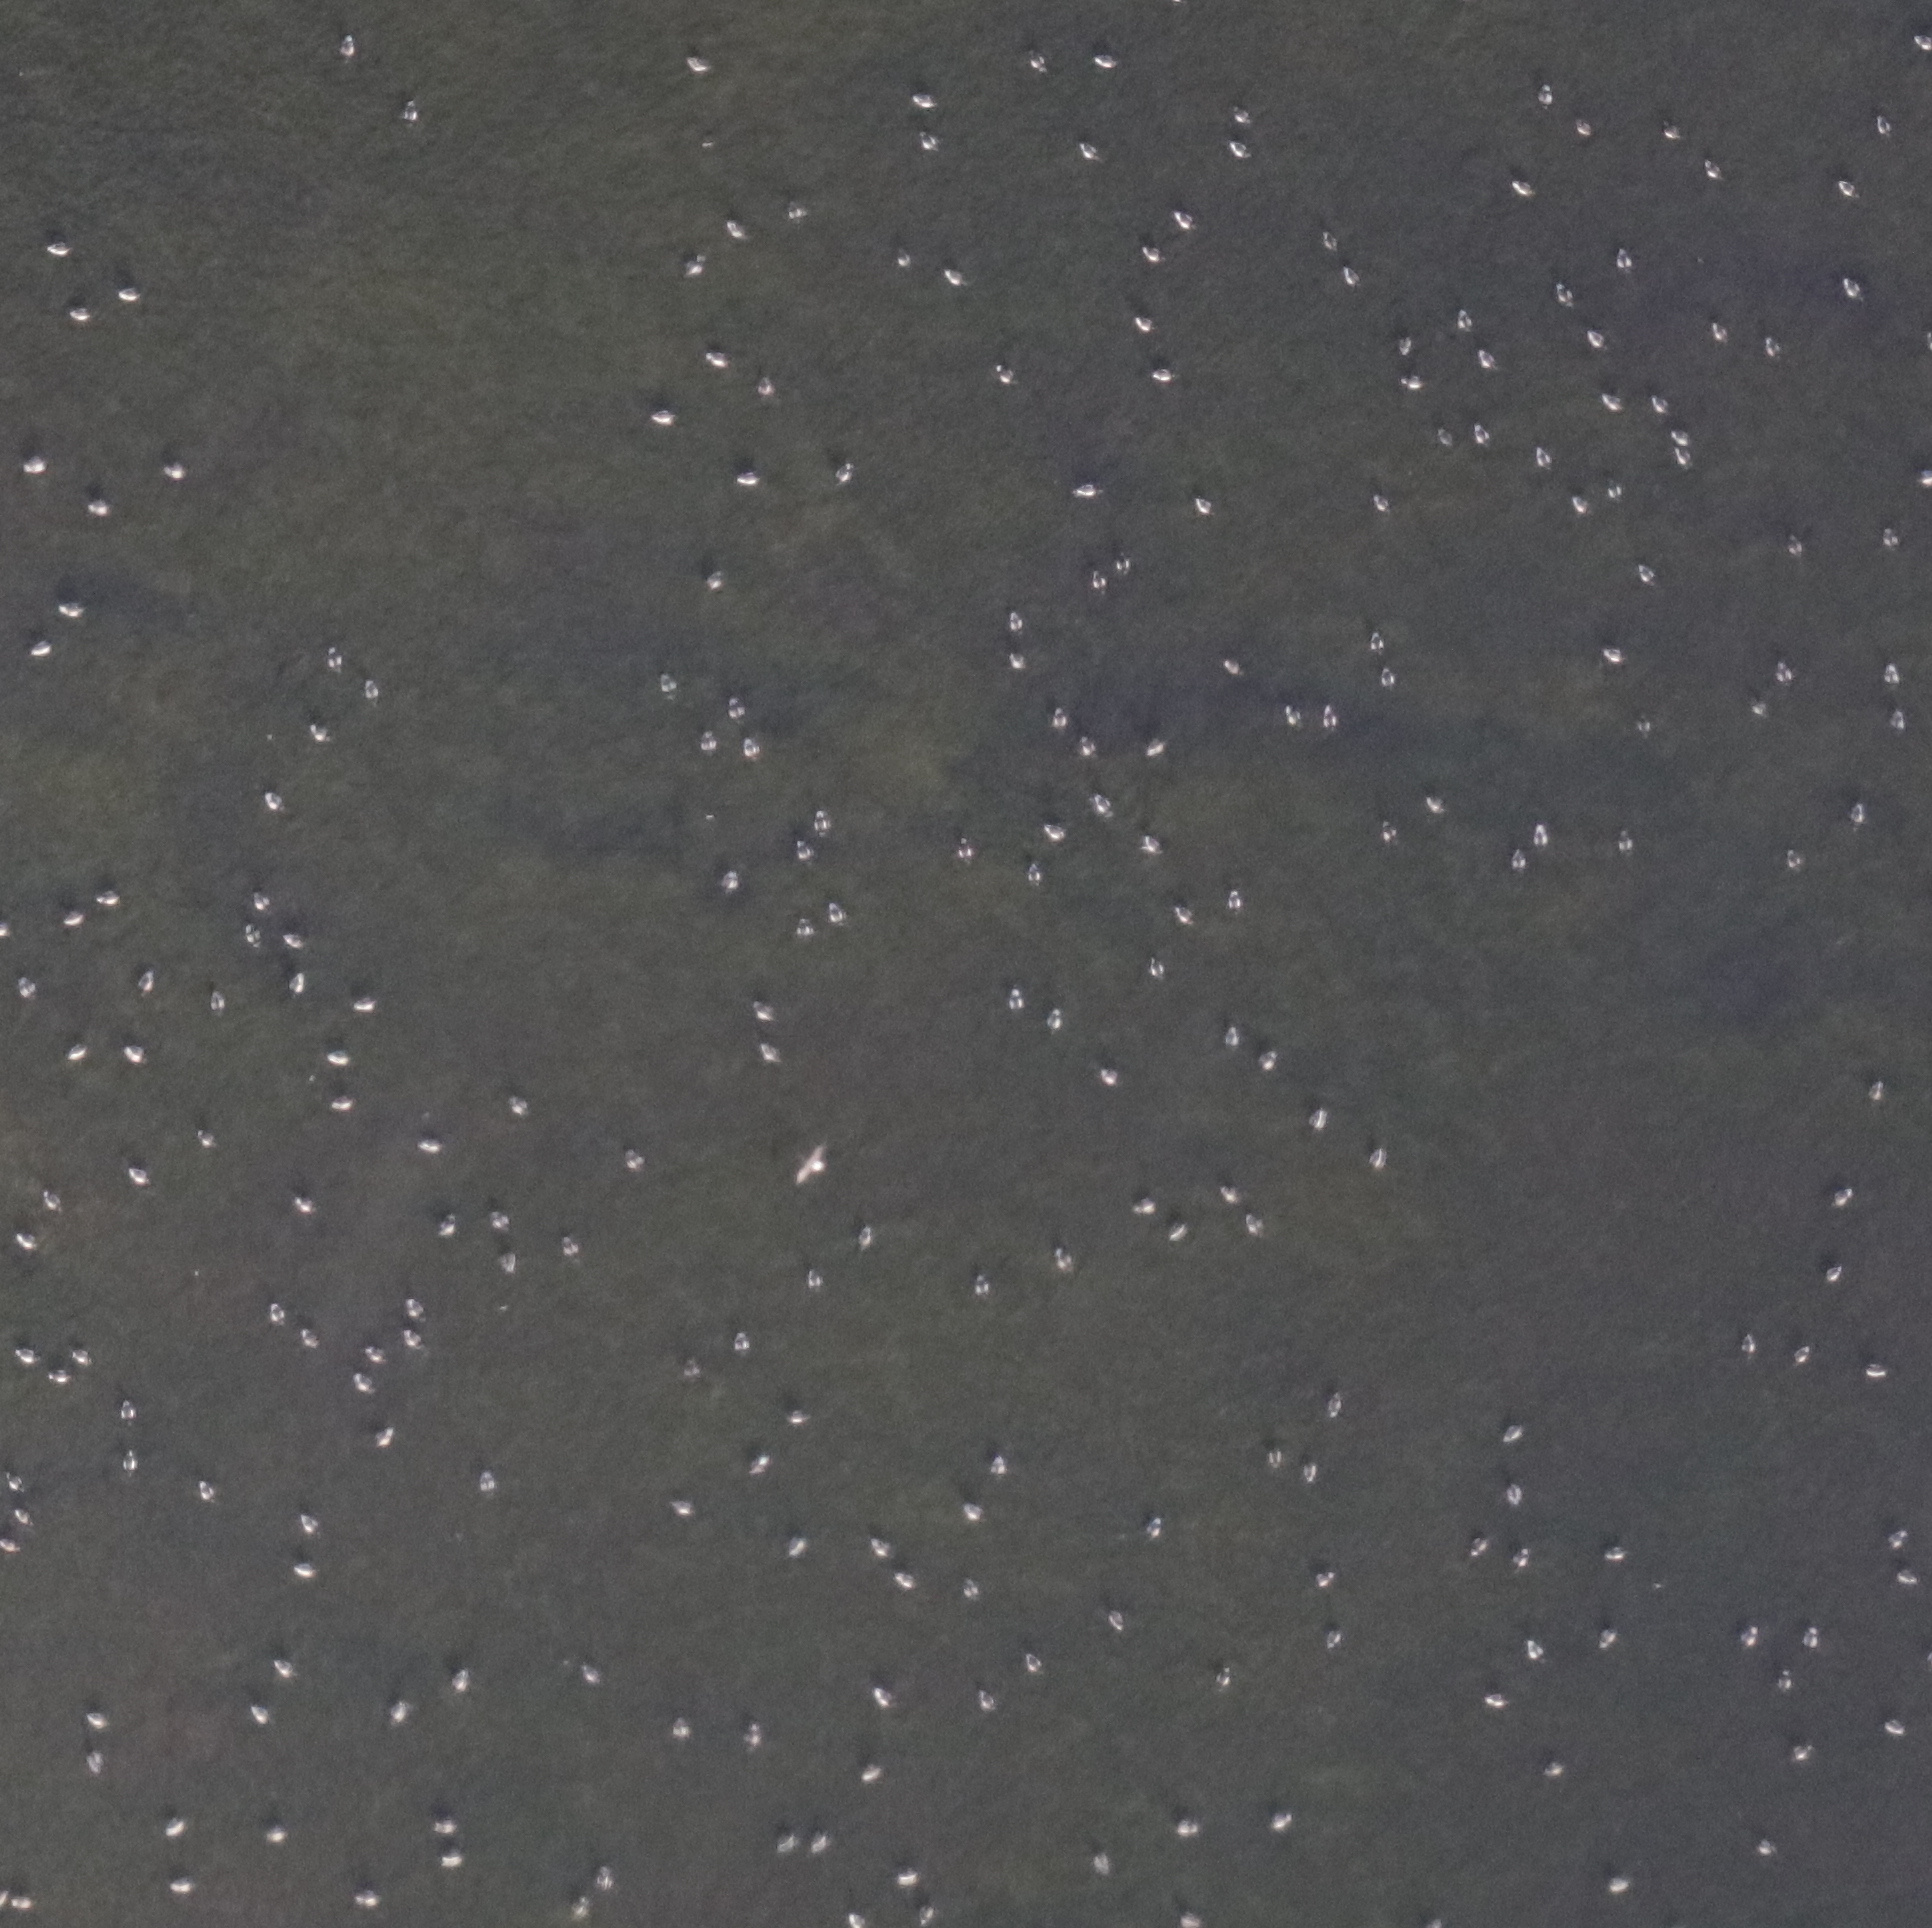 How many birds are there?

255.